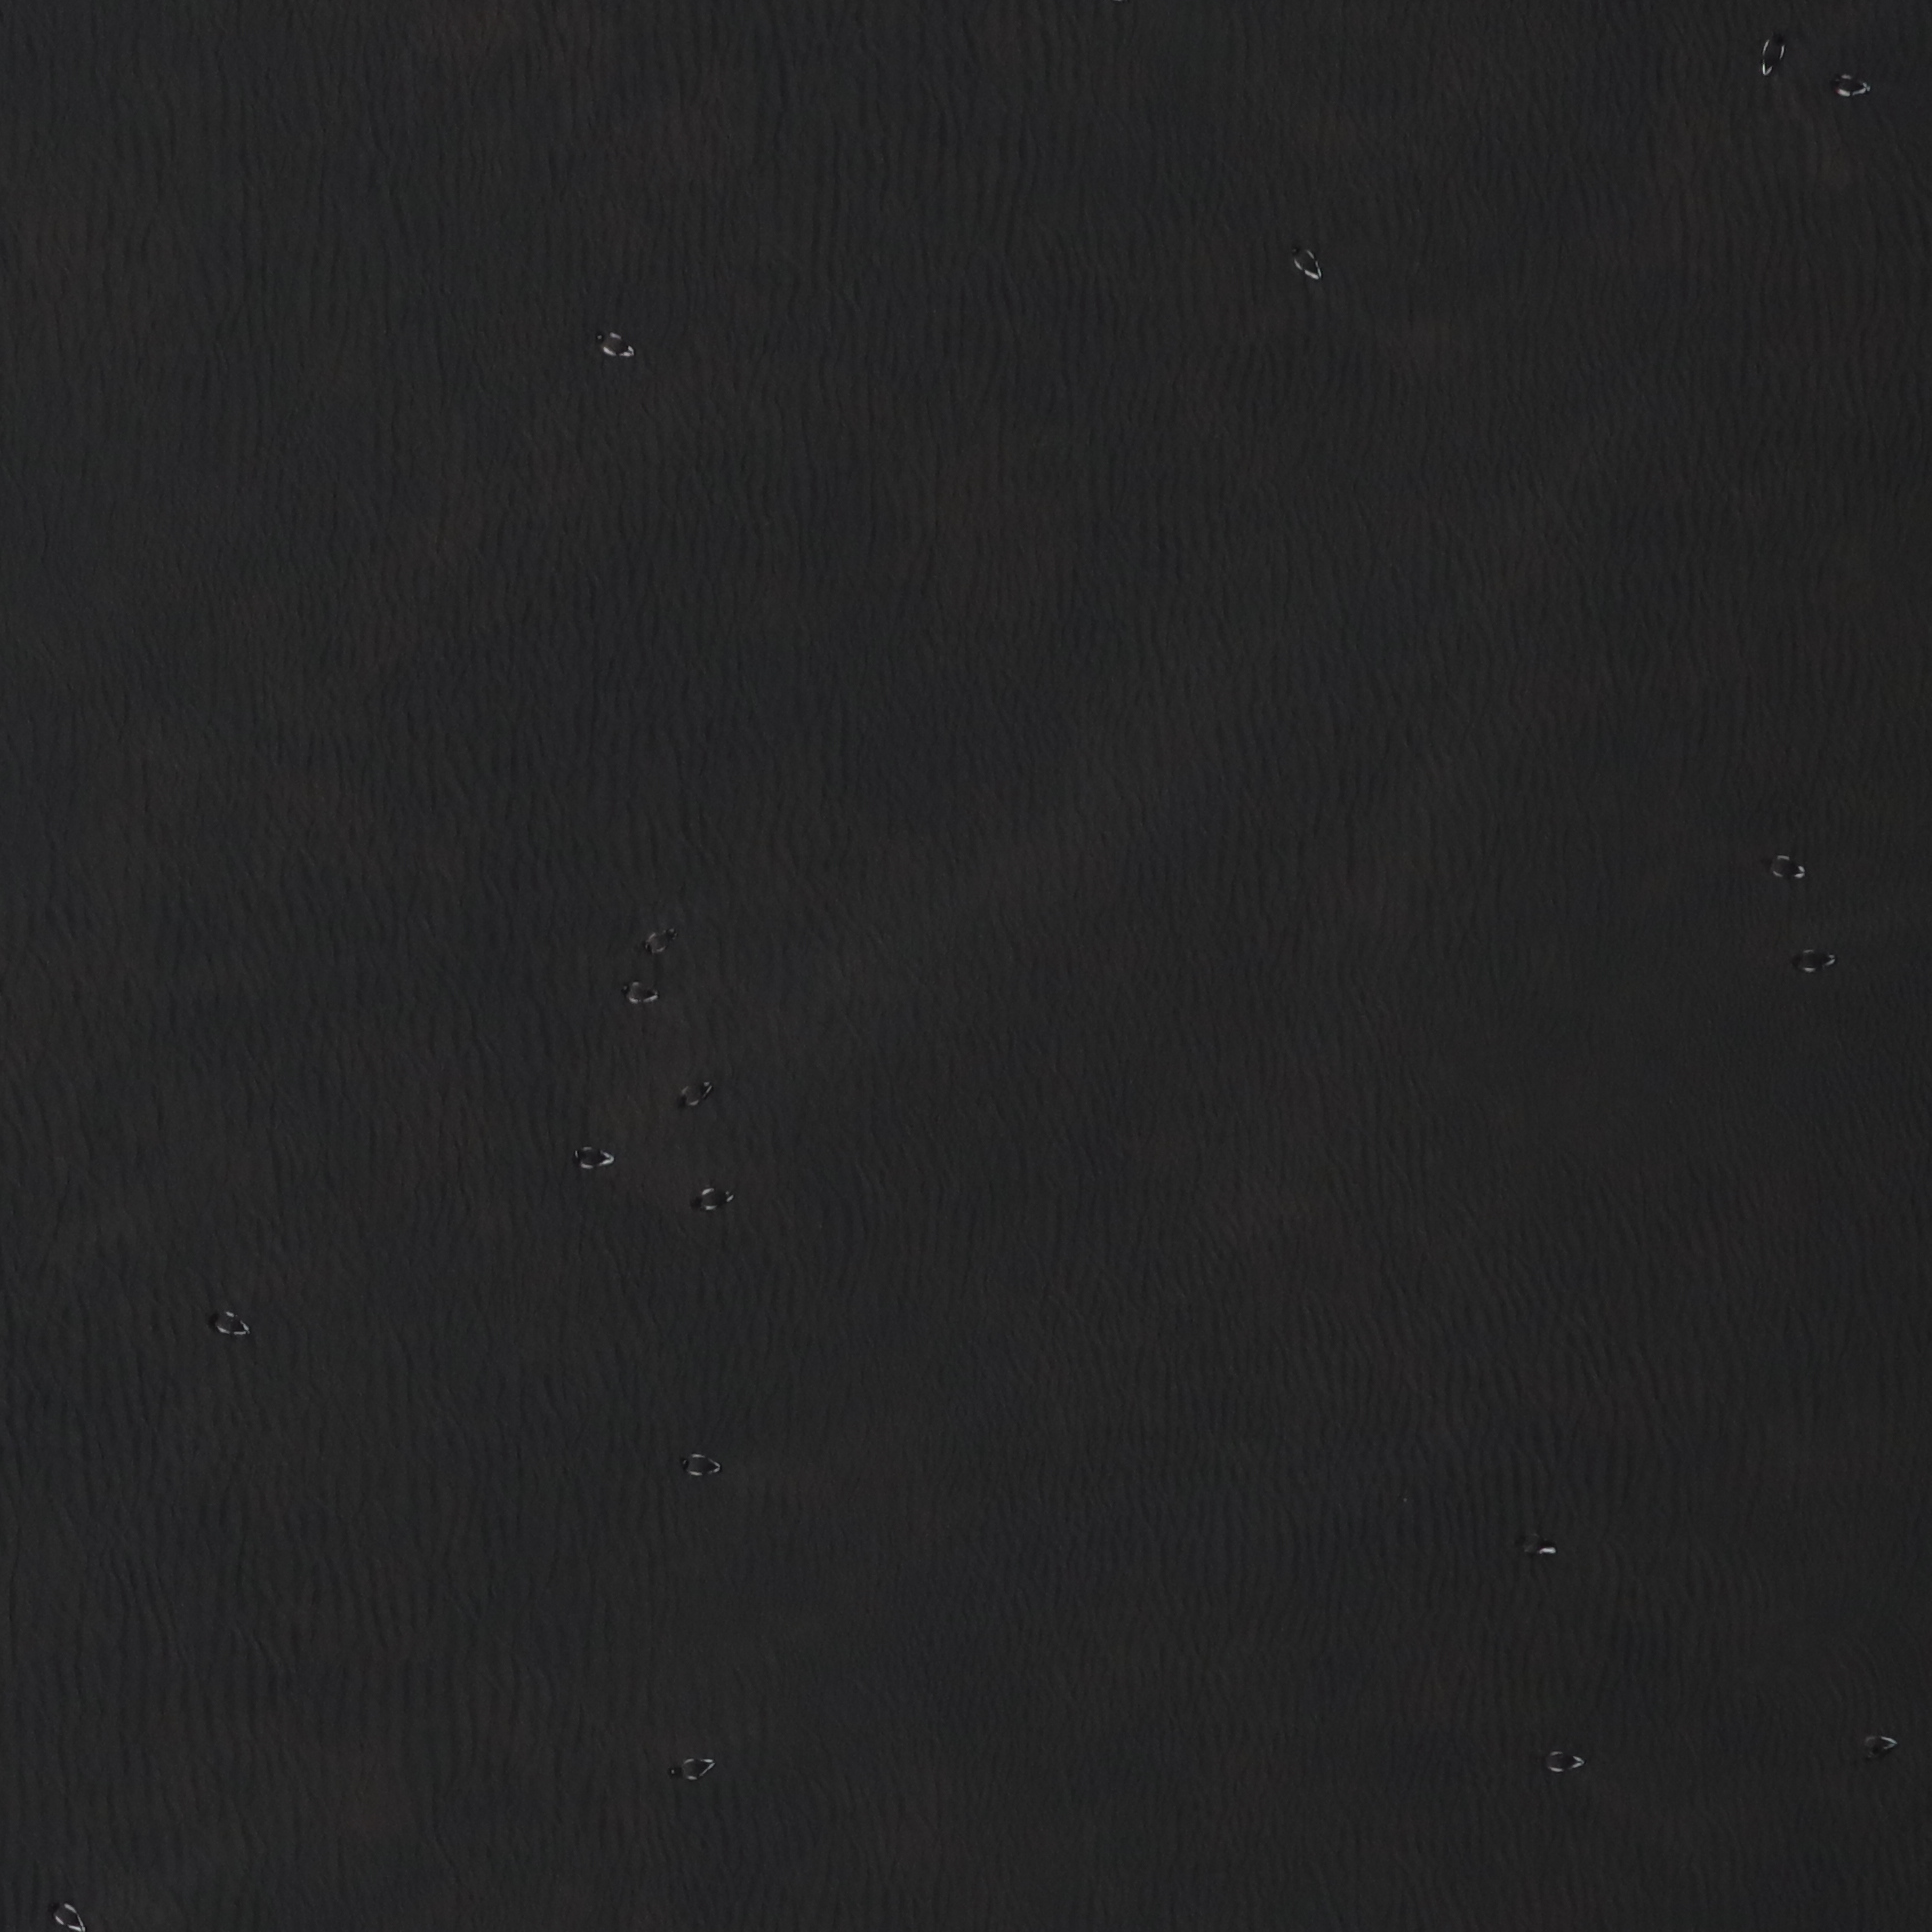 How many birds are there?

18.